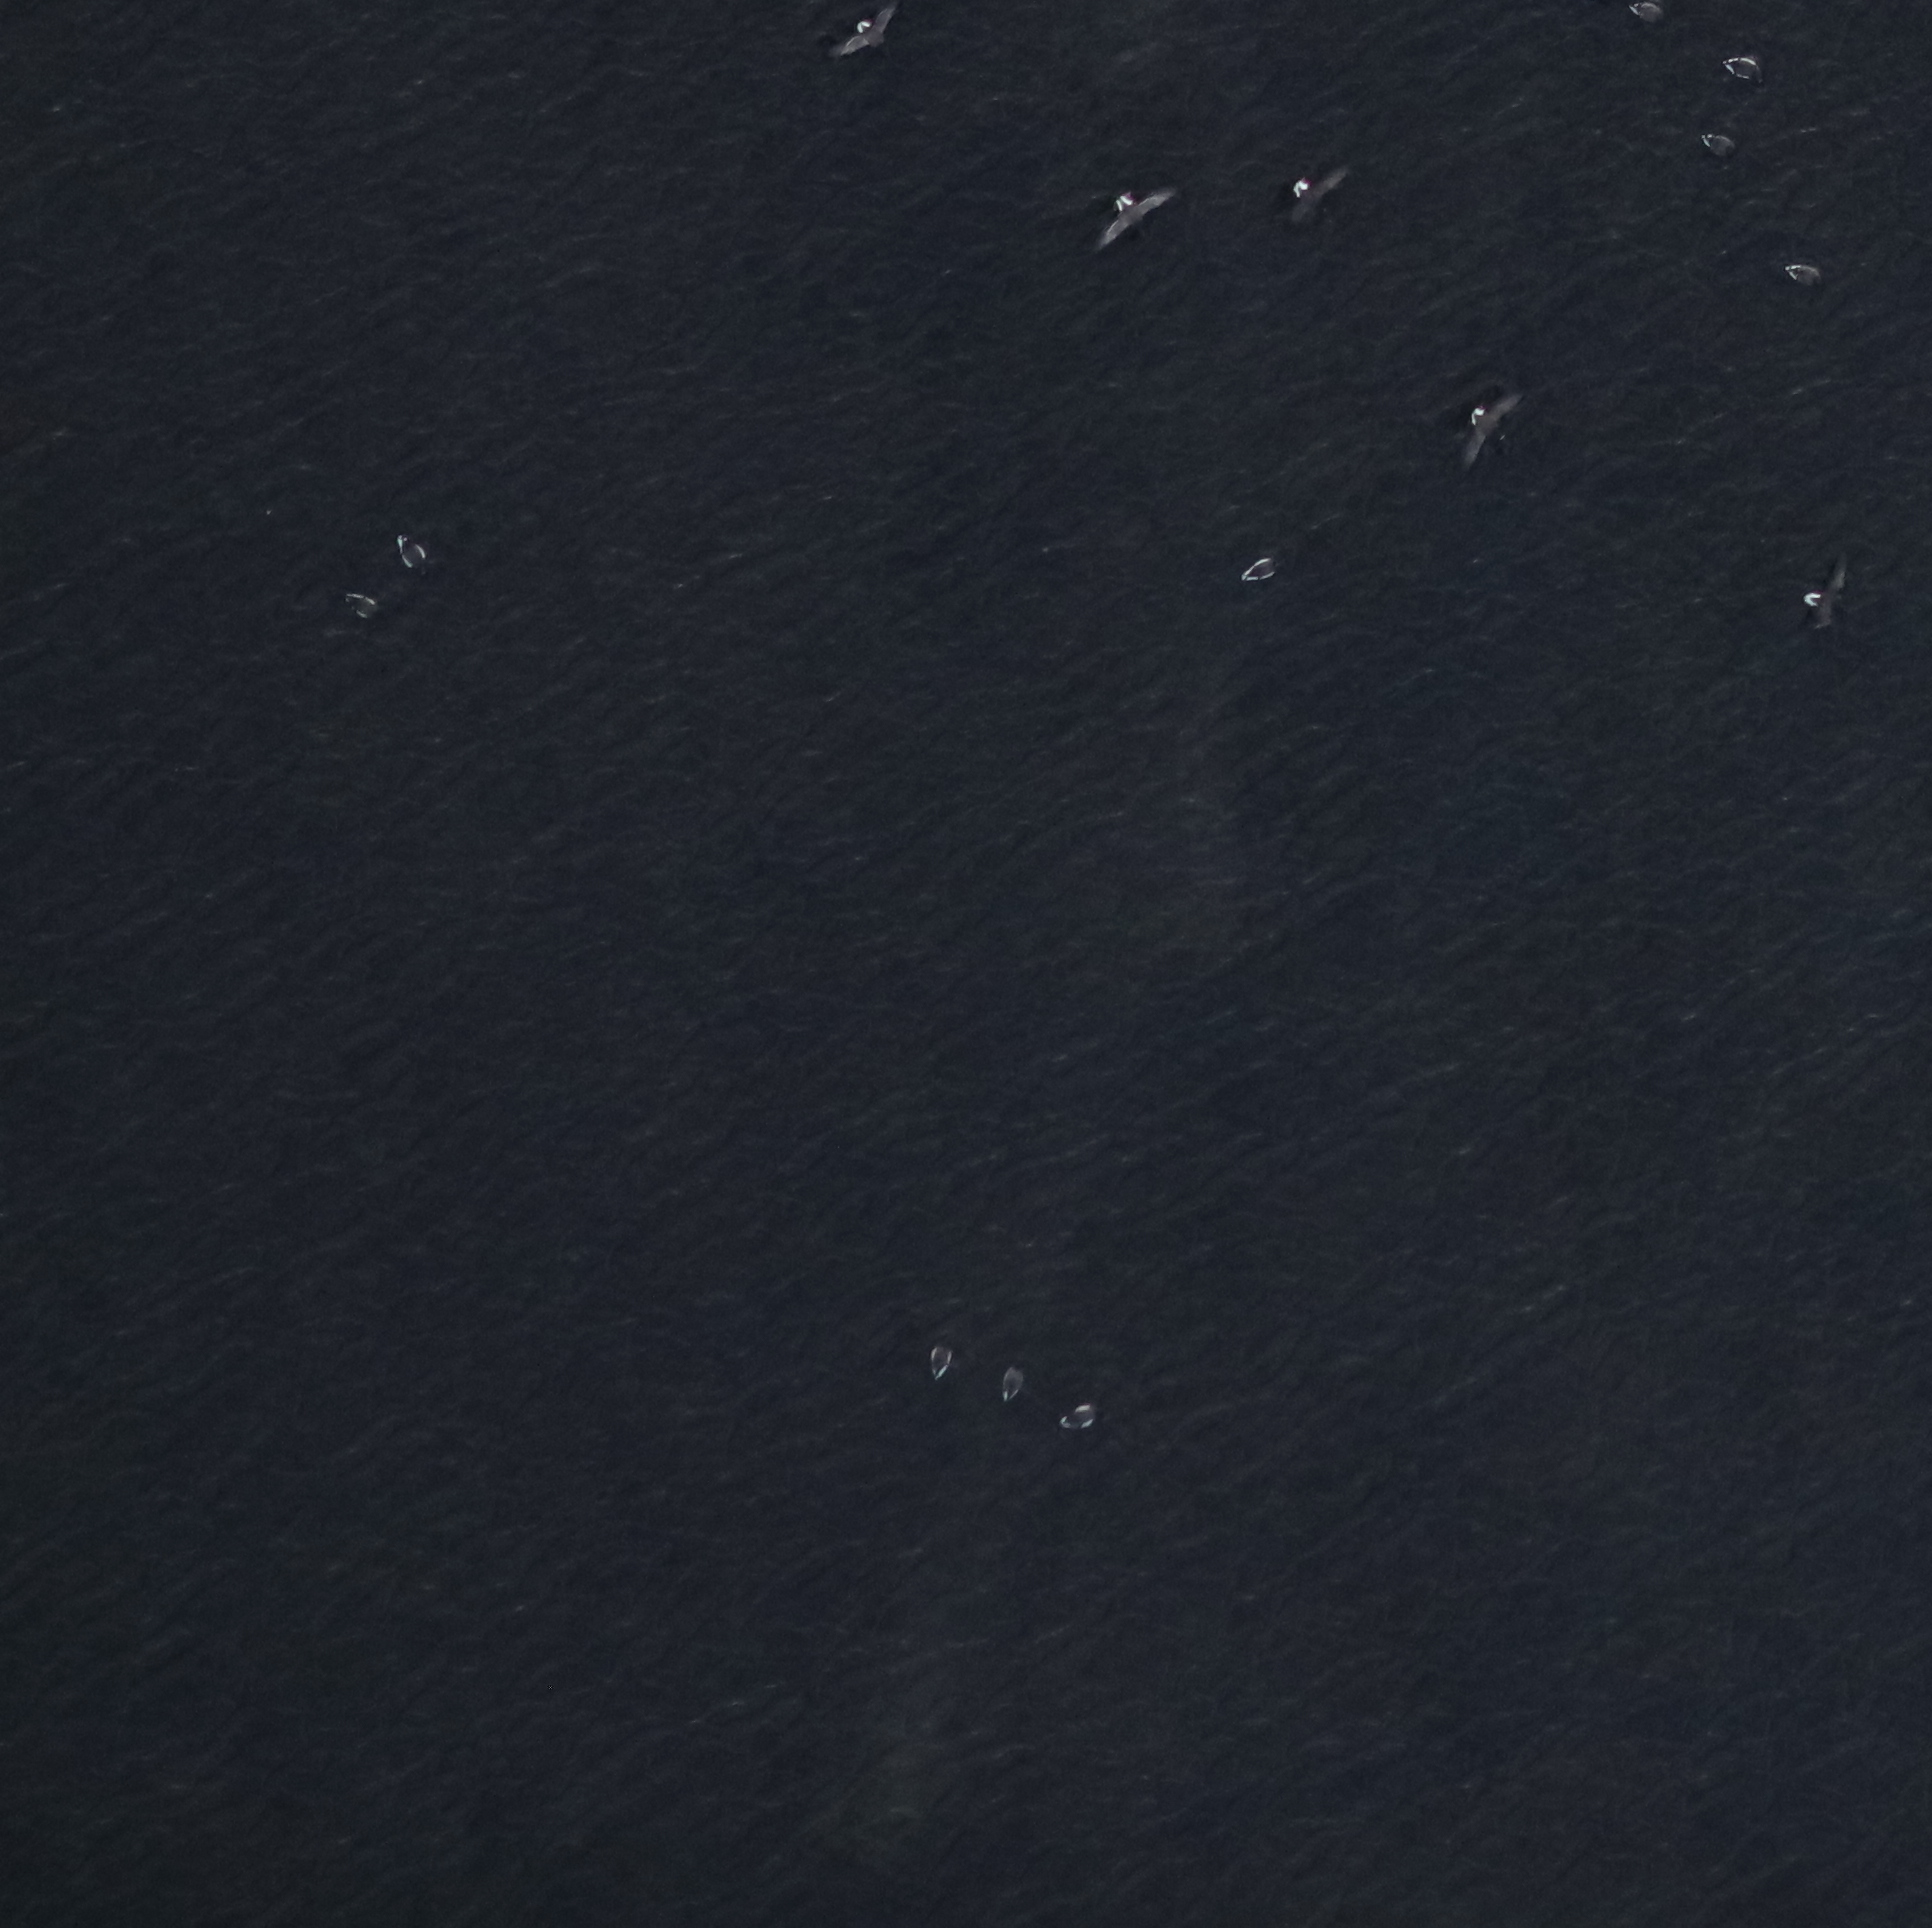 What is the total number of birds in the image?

15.